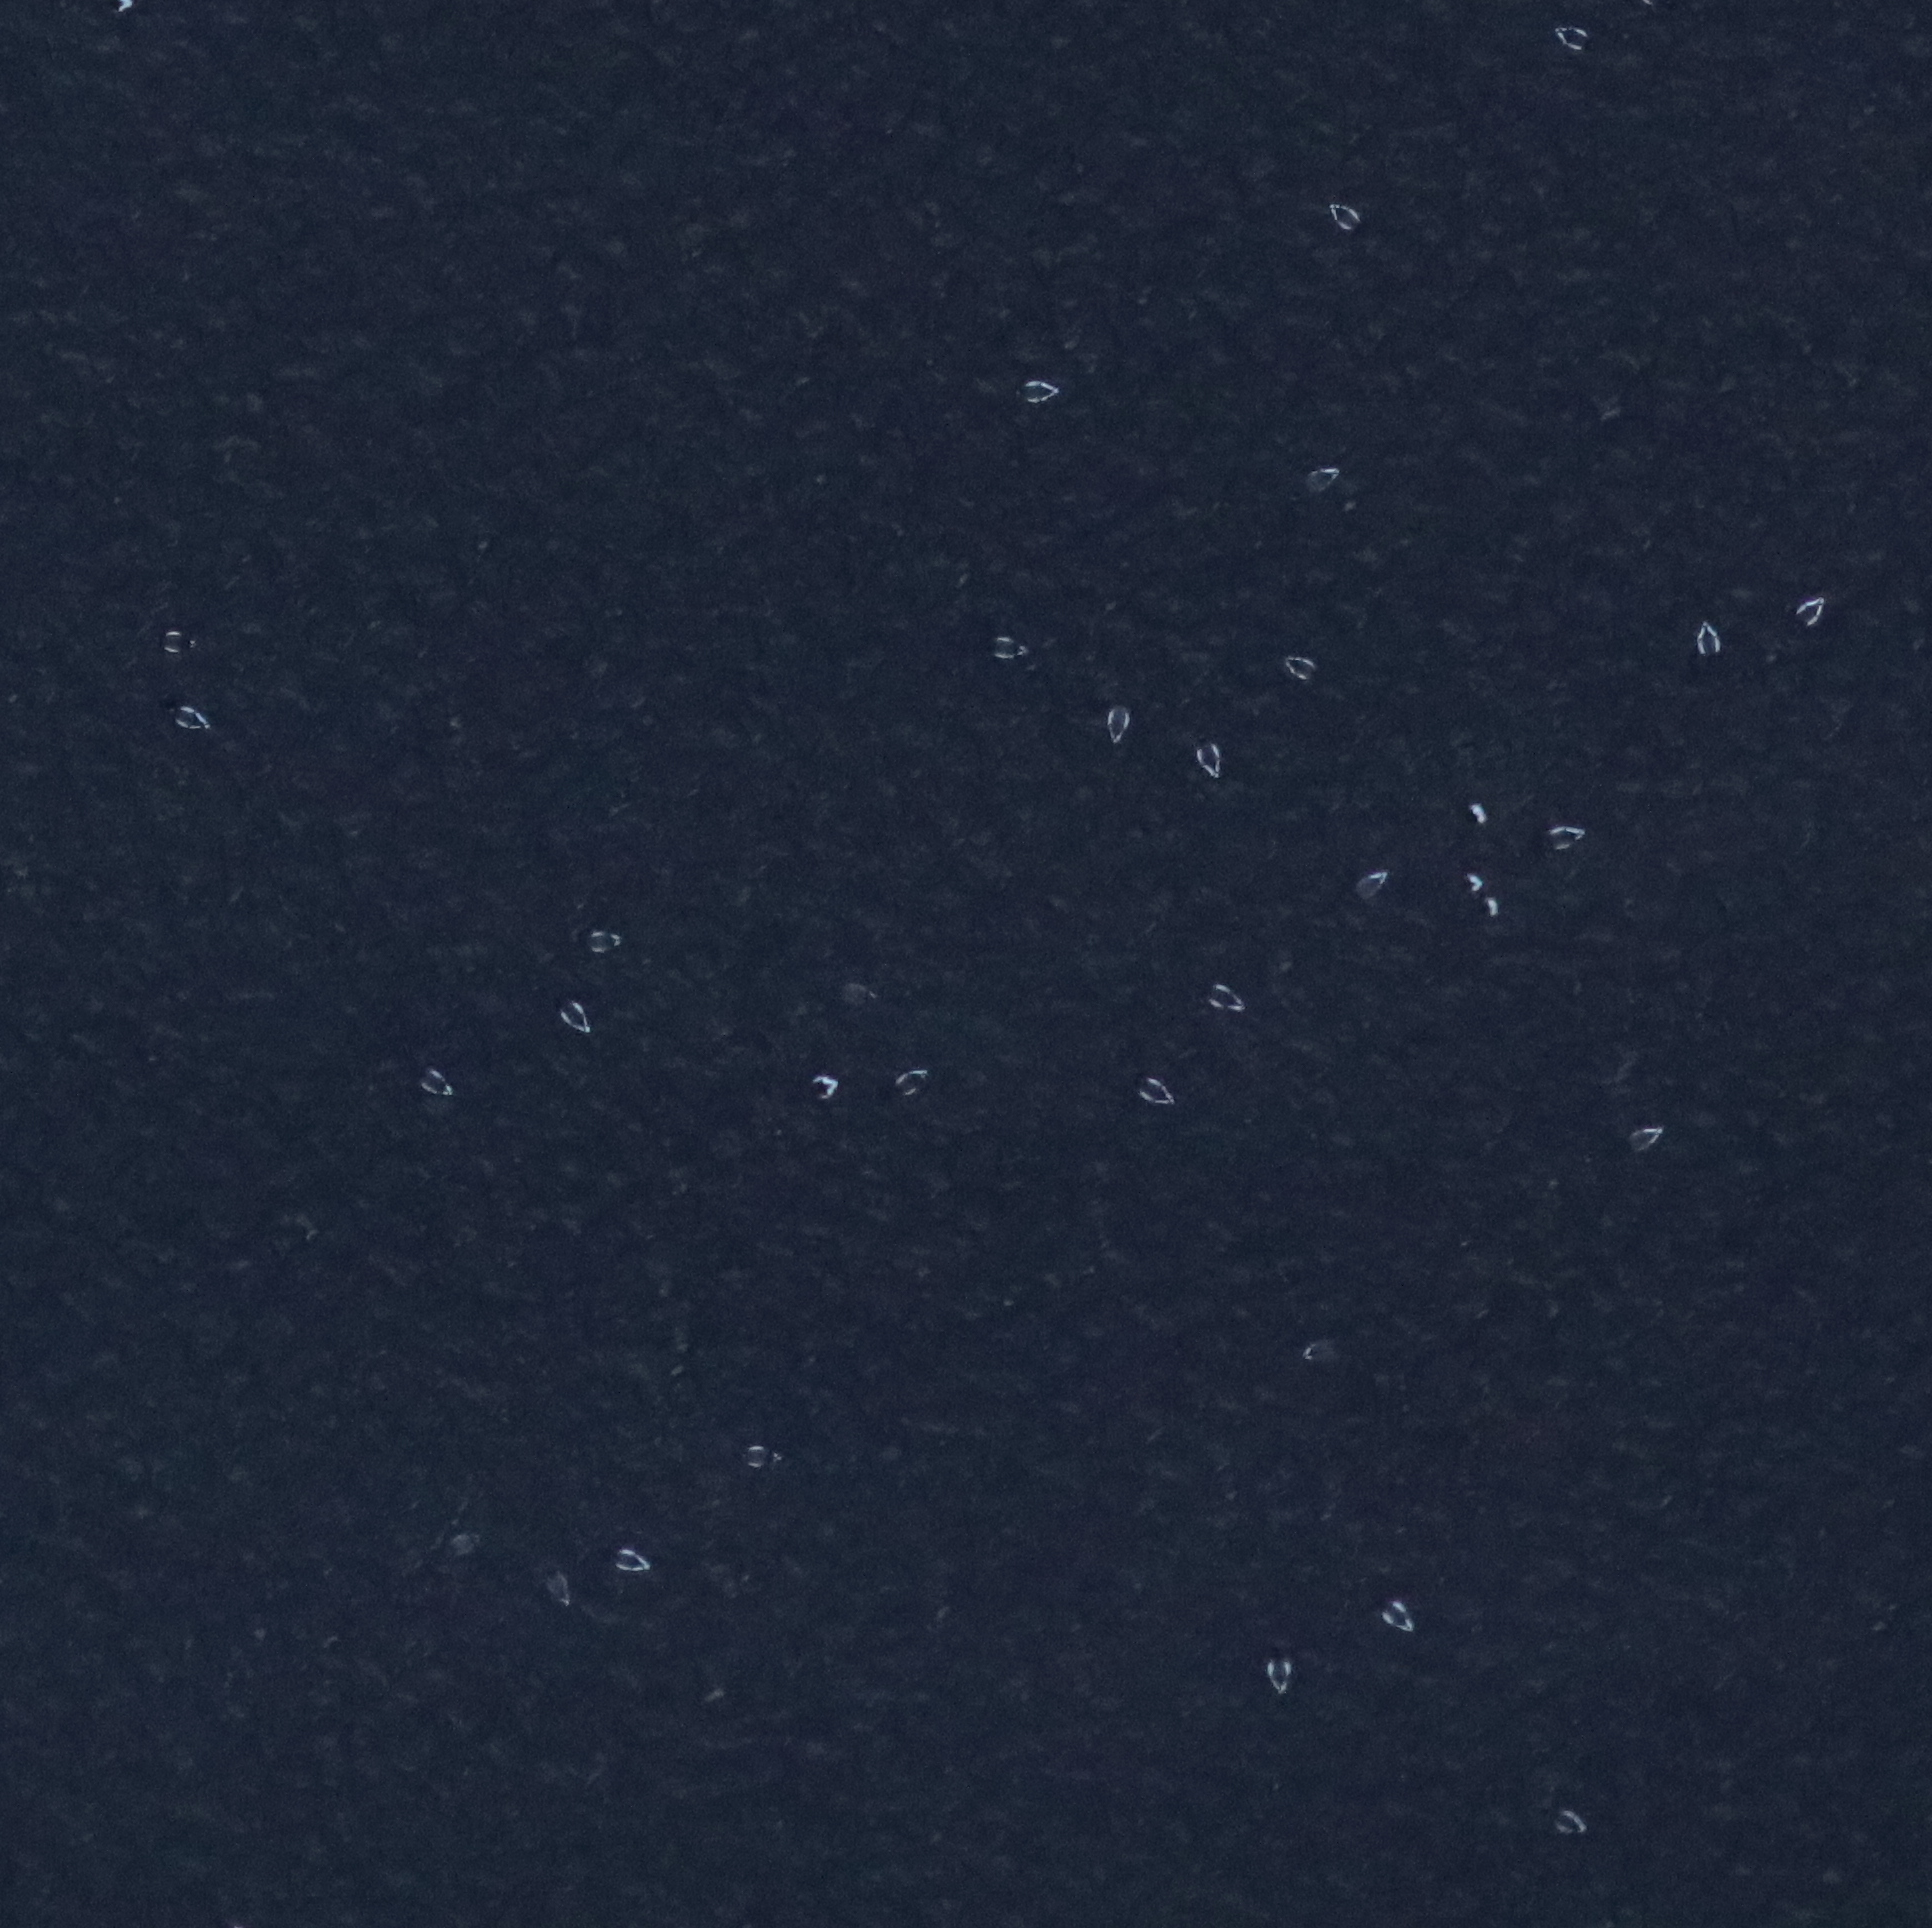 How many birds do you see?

35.